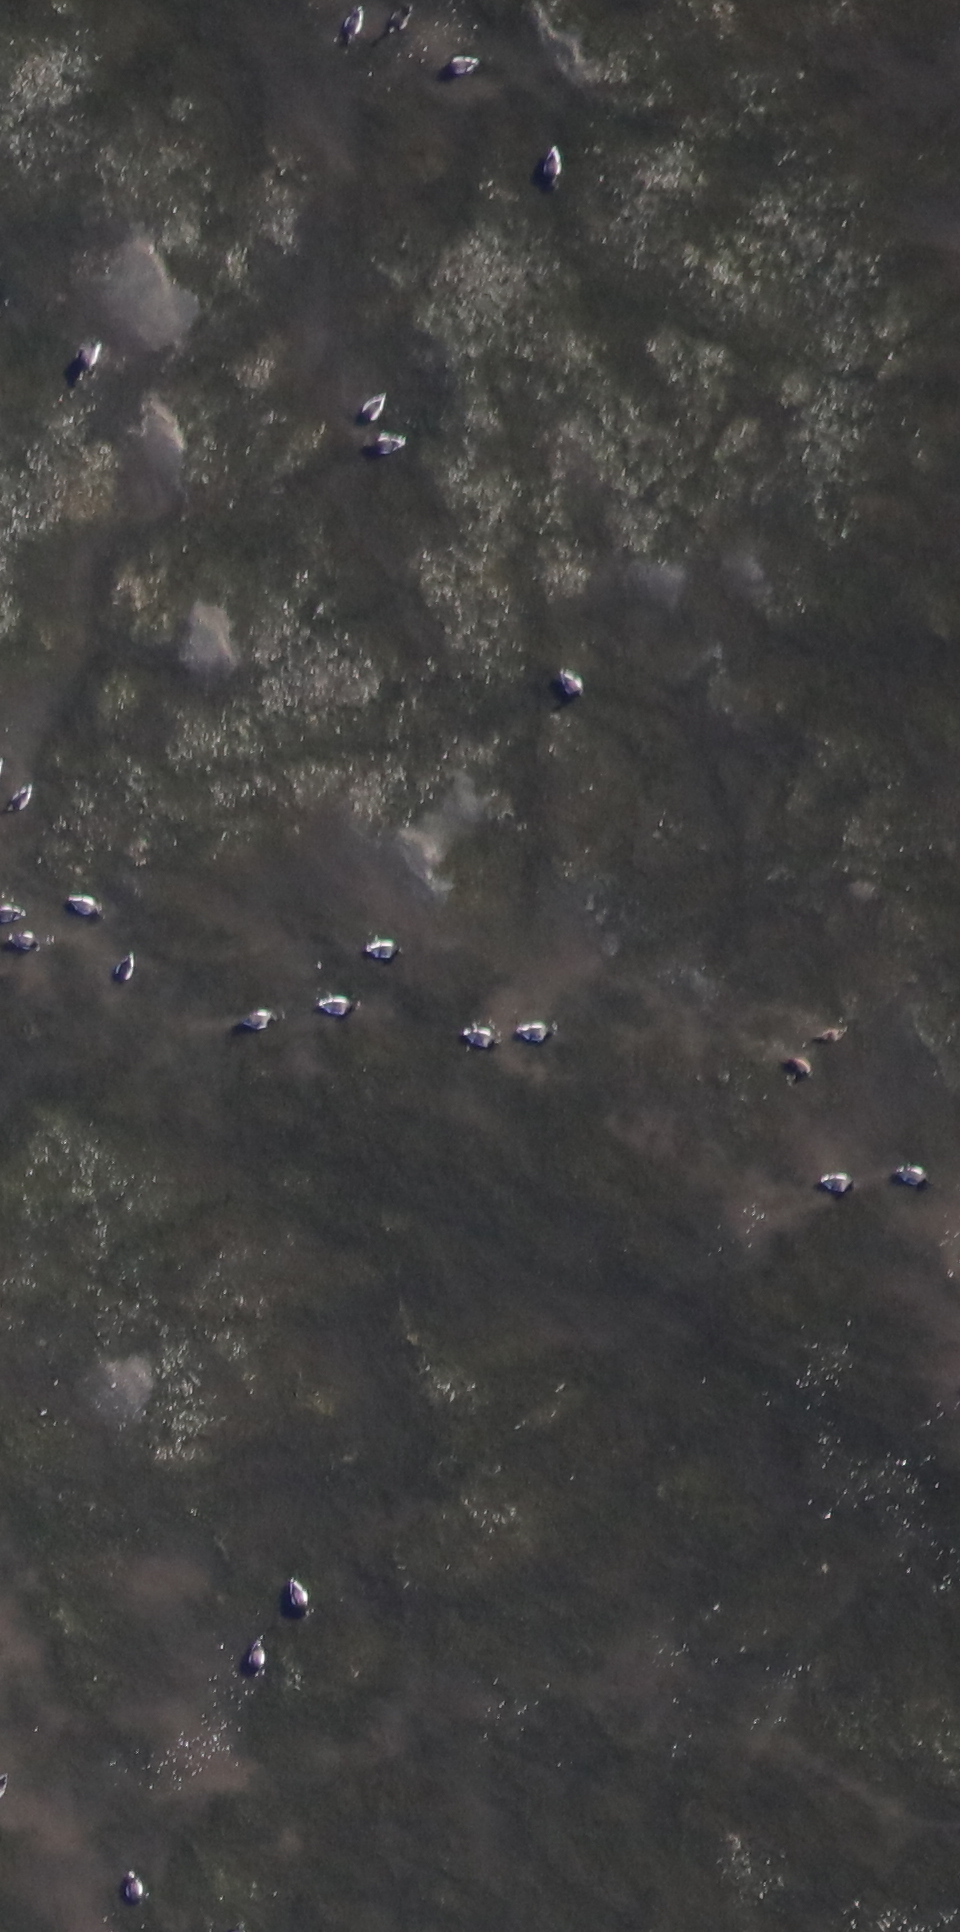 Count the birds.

25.